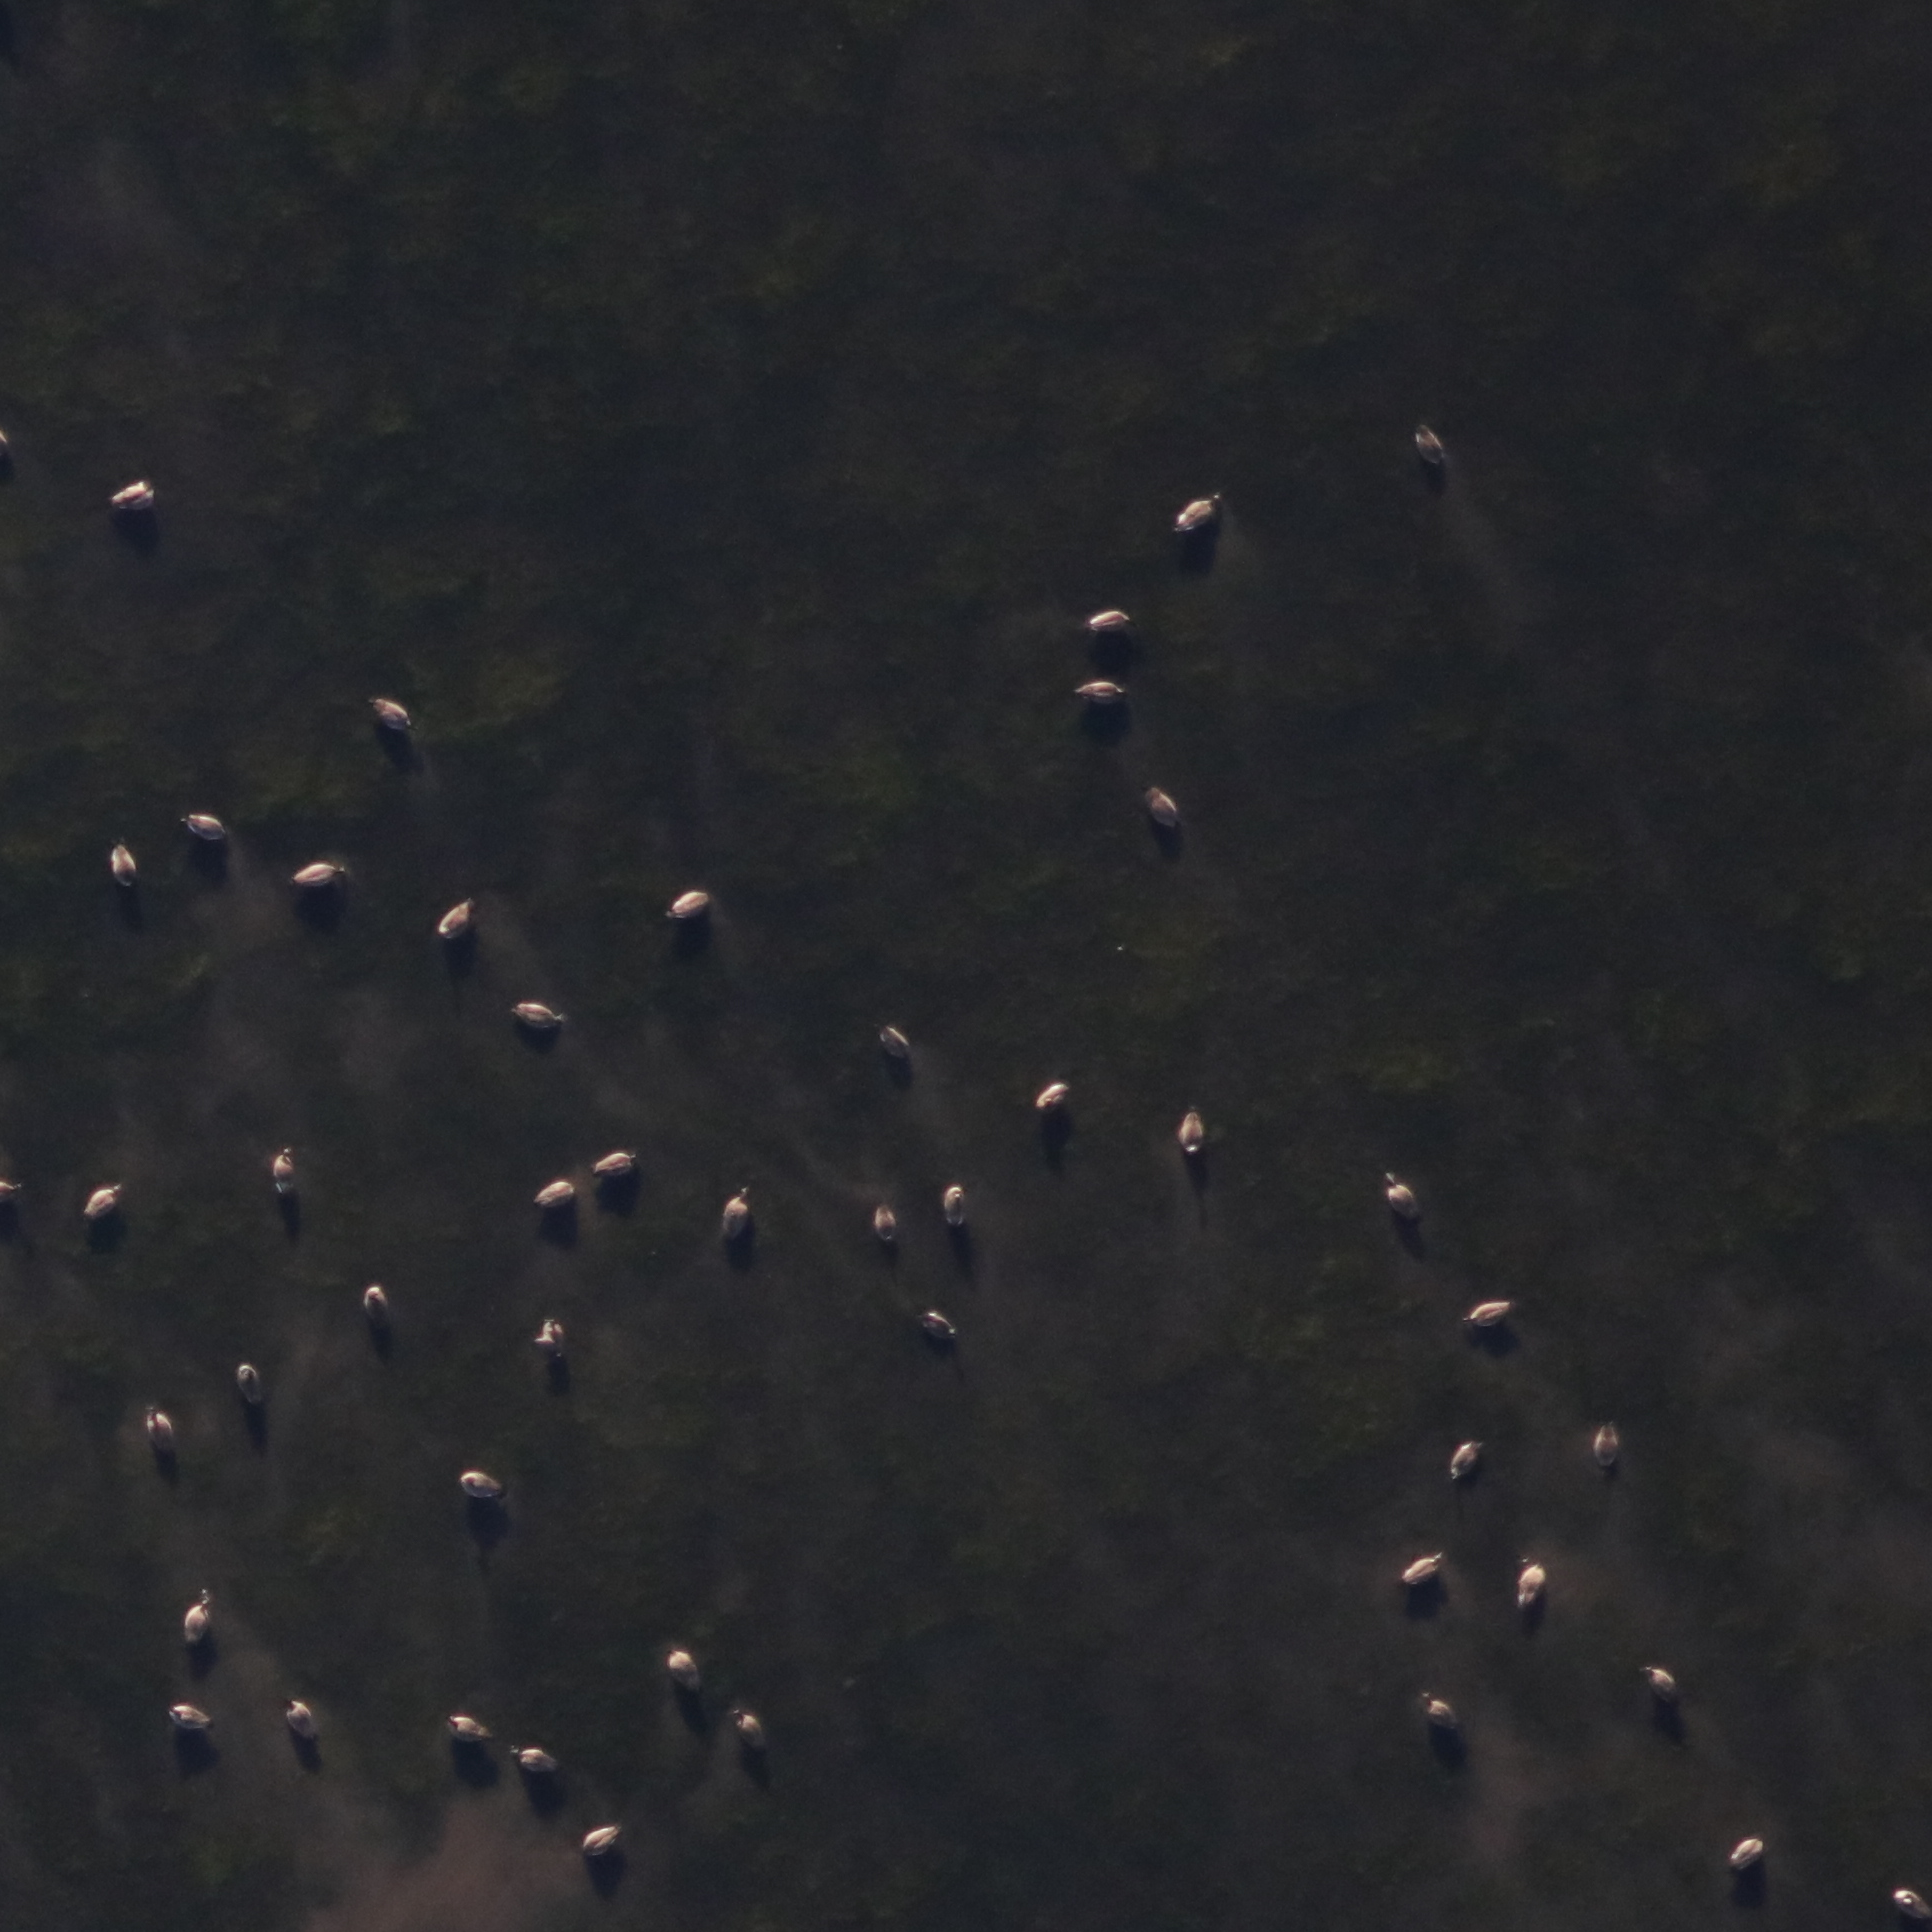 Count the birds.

47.